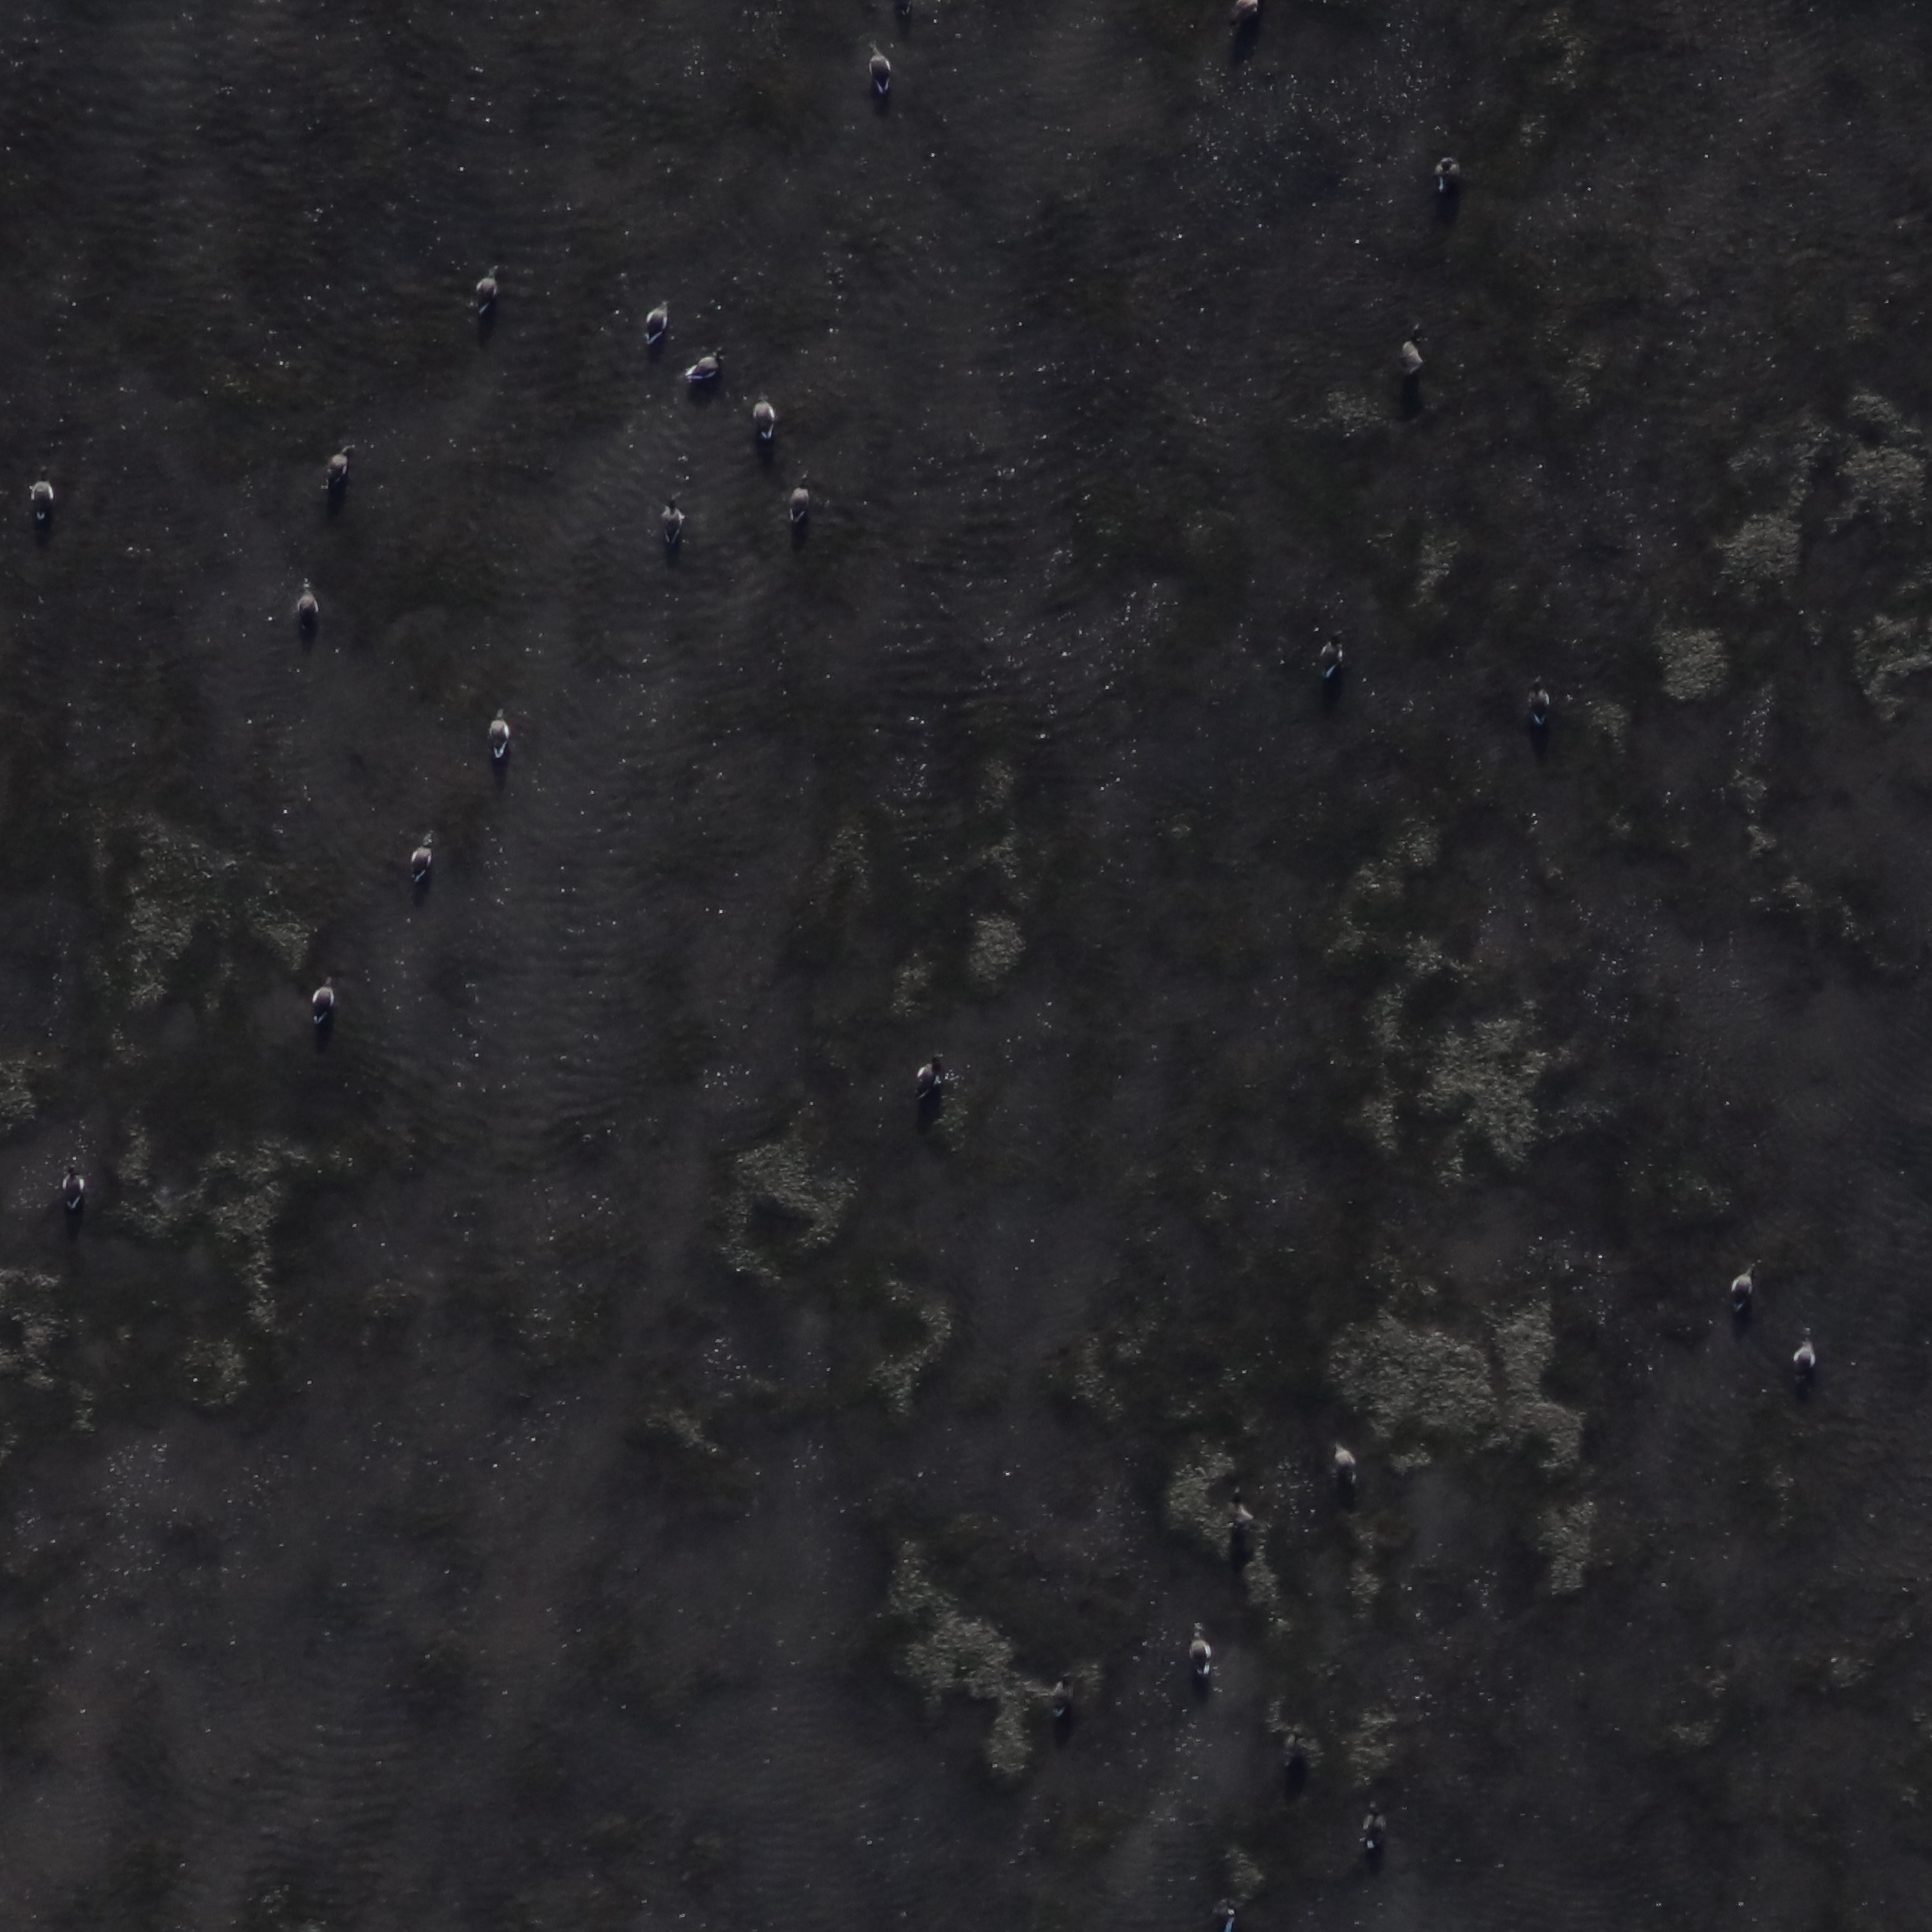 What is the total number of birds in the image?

27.